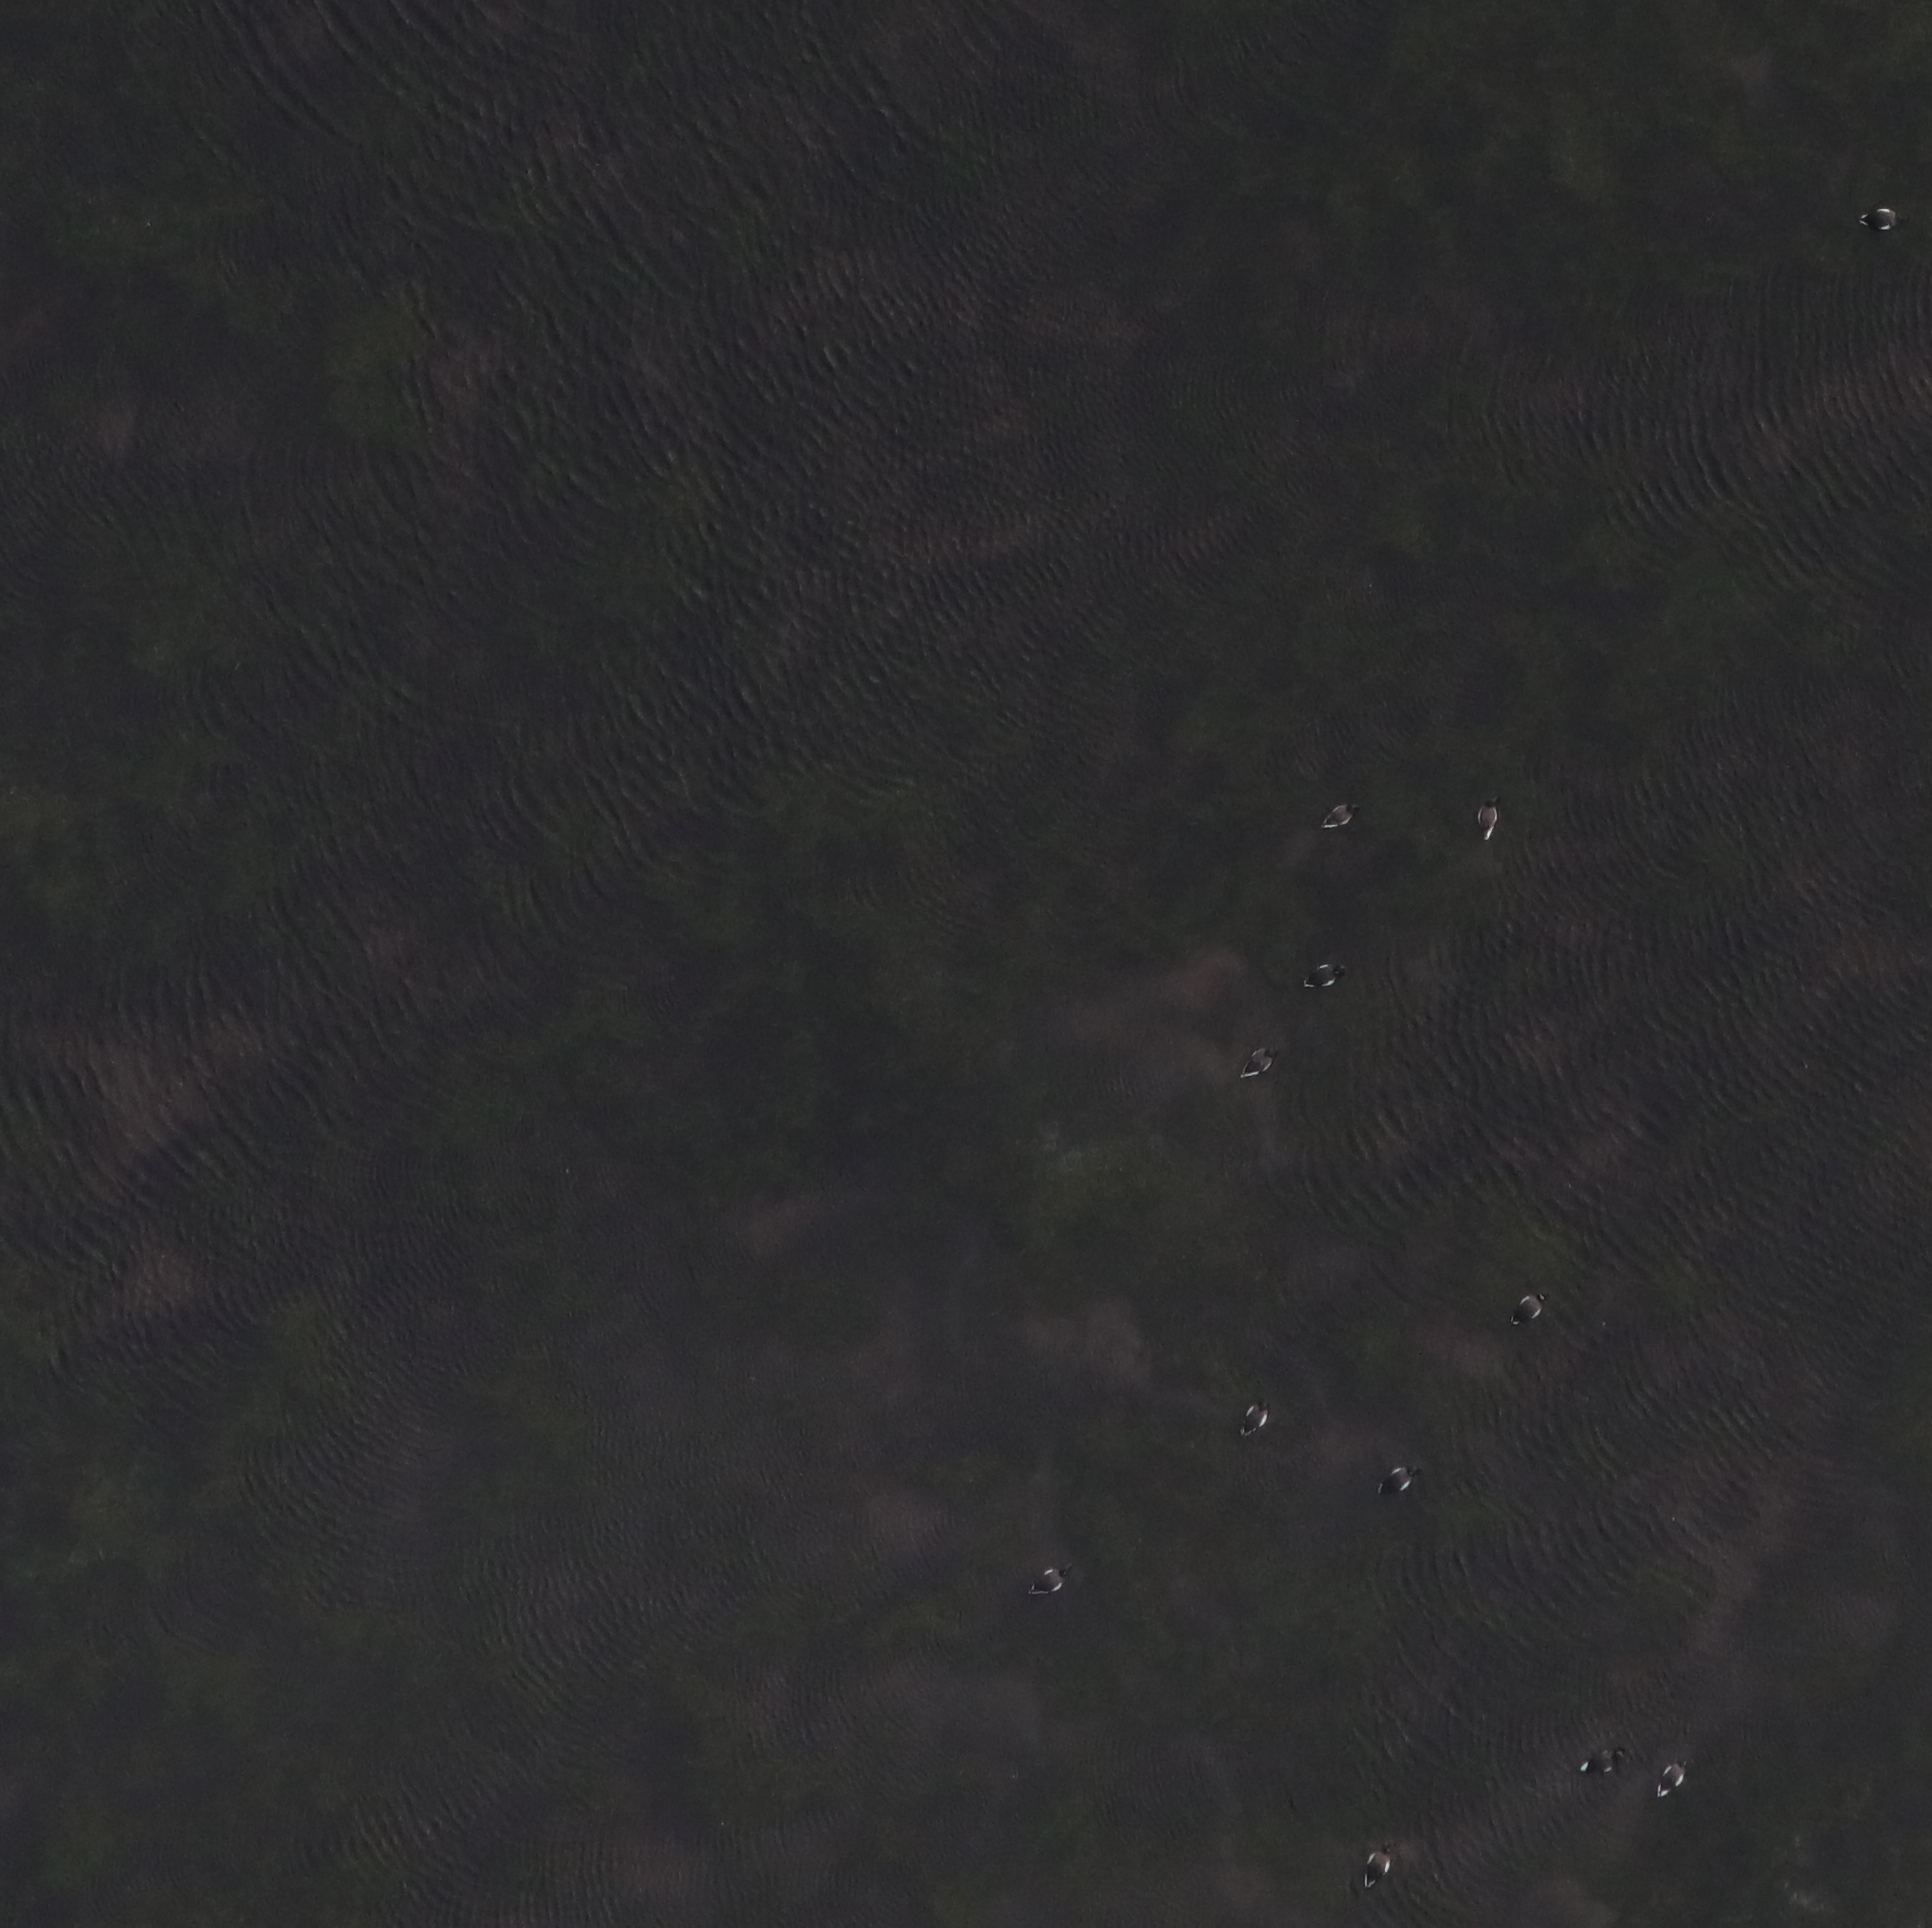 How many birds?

12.